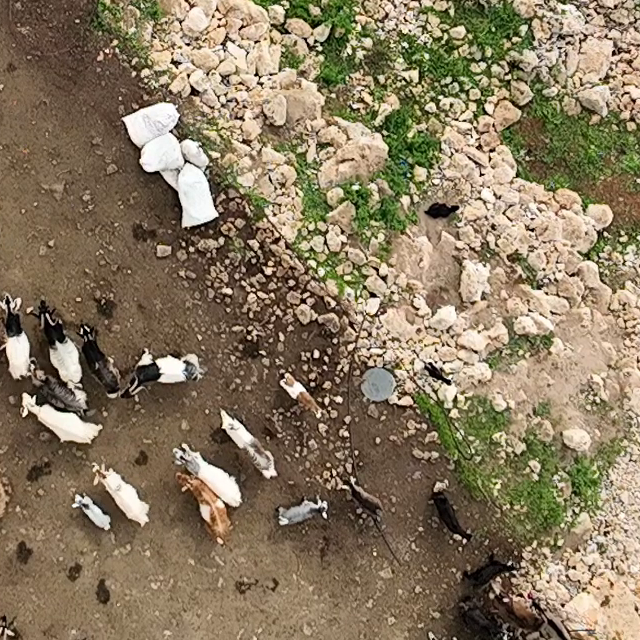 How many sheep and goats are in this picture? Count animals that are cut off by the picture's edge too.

20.